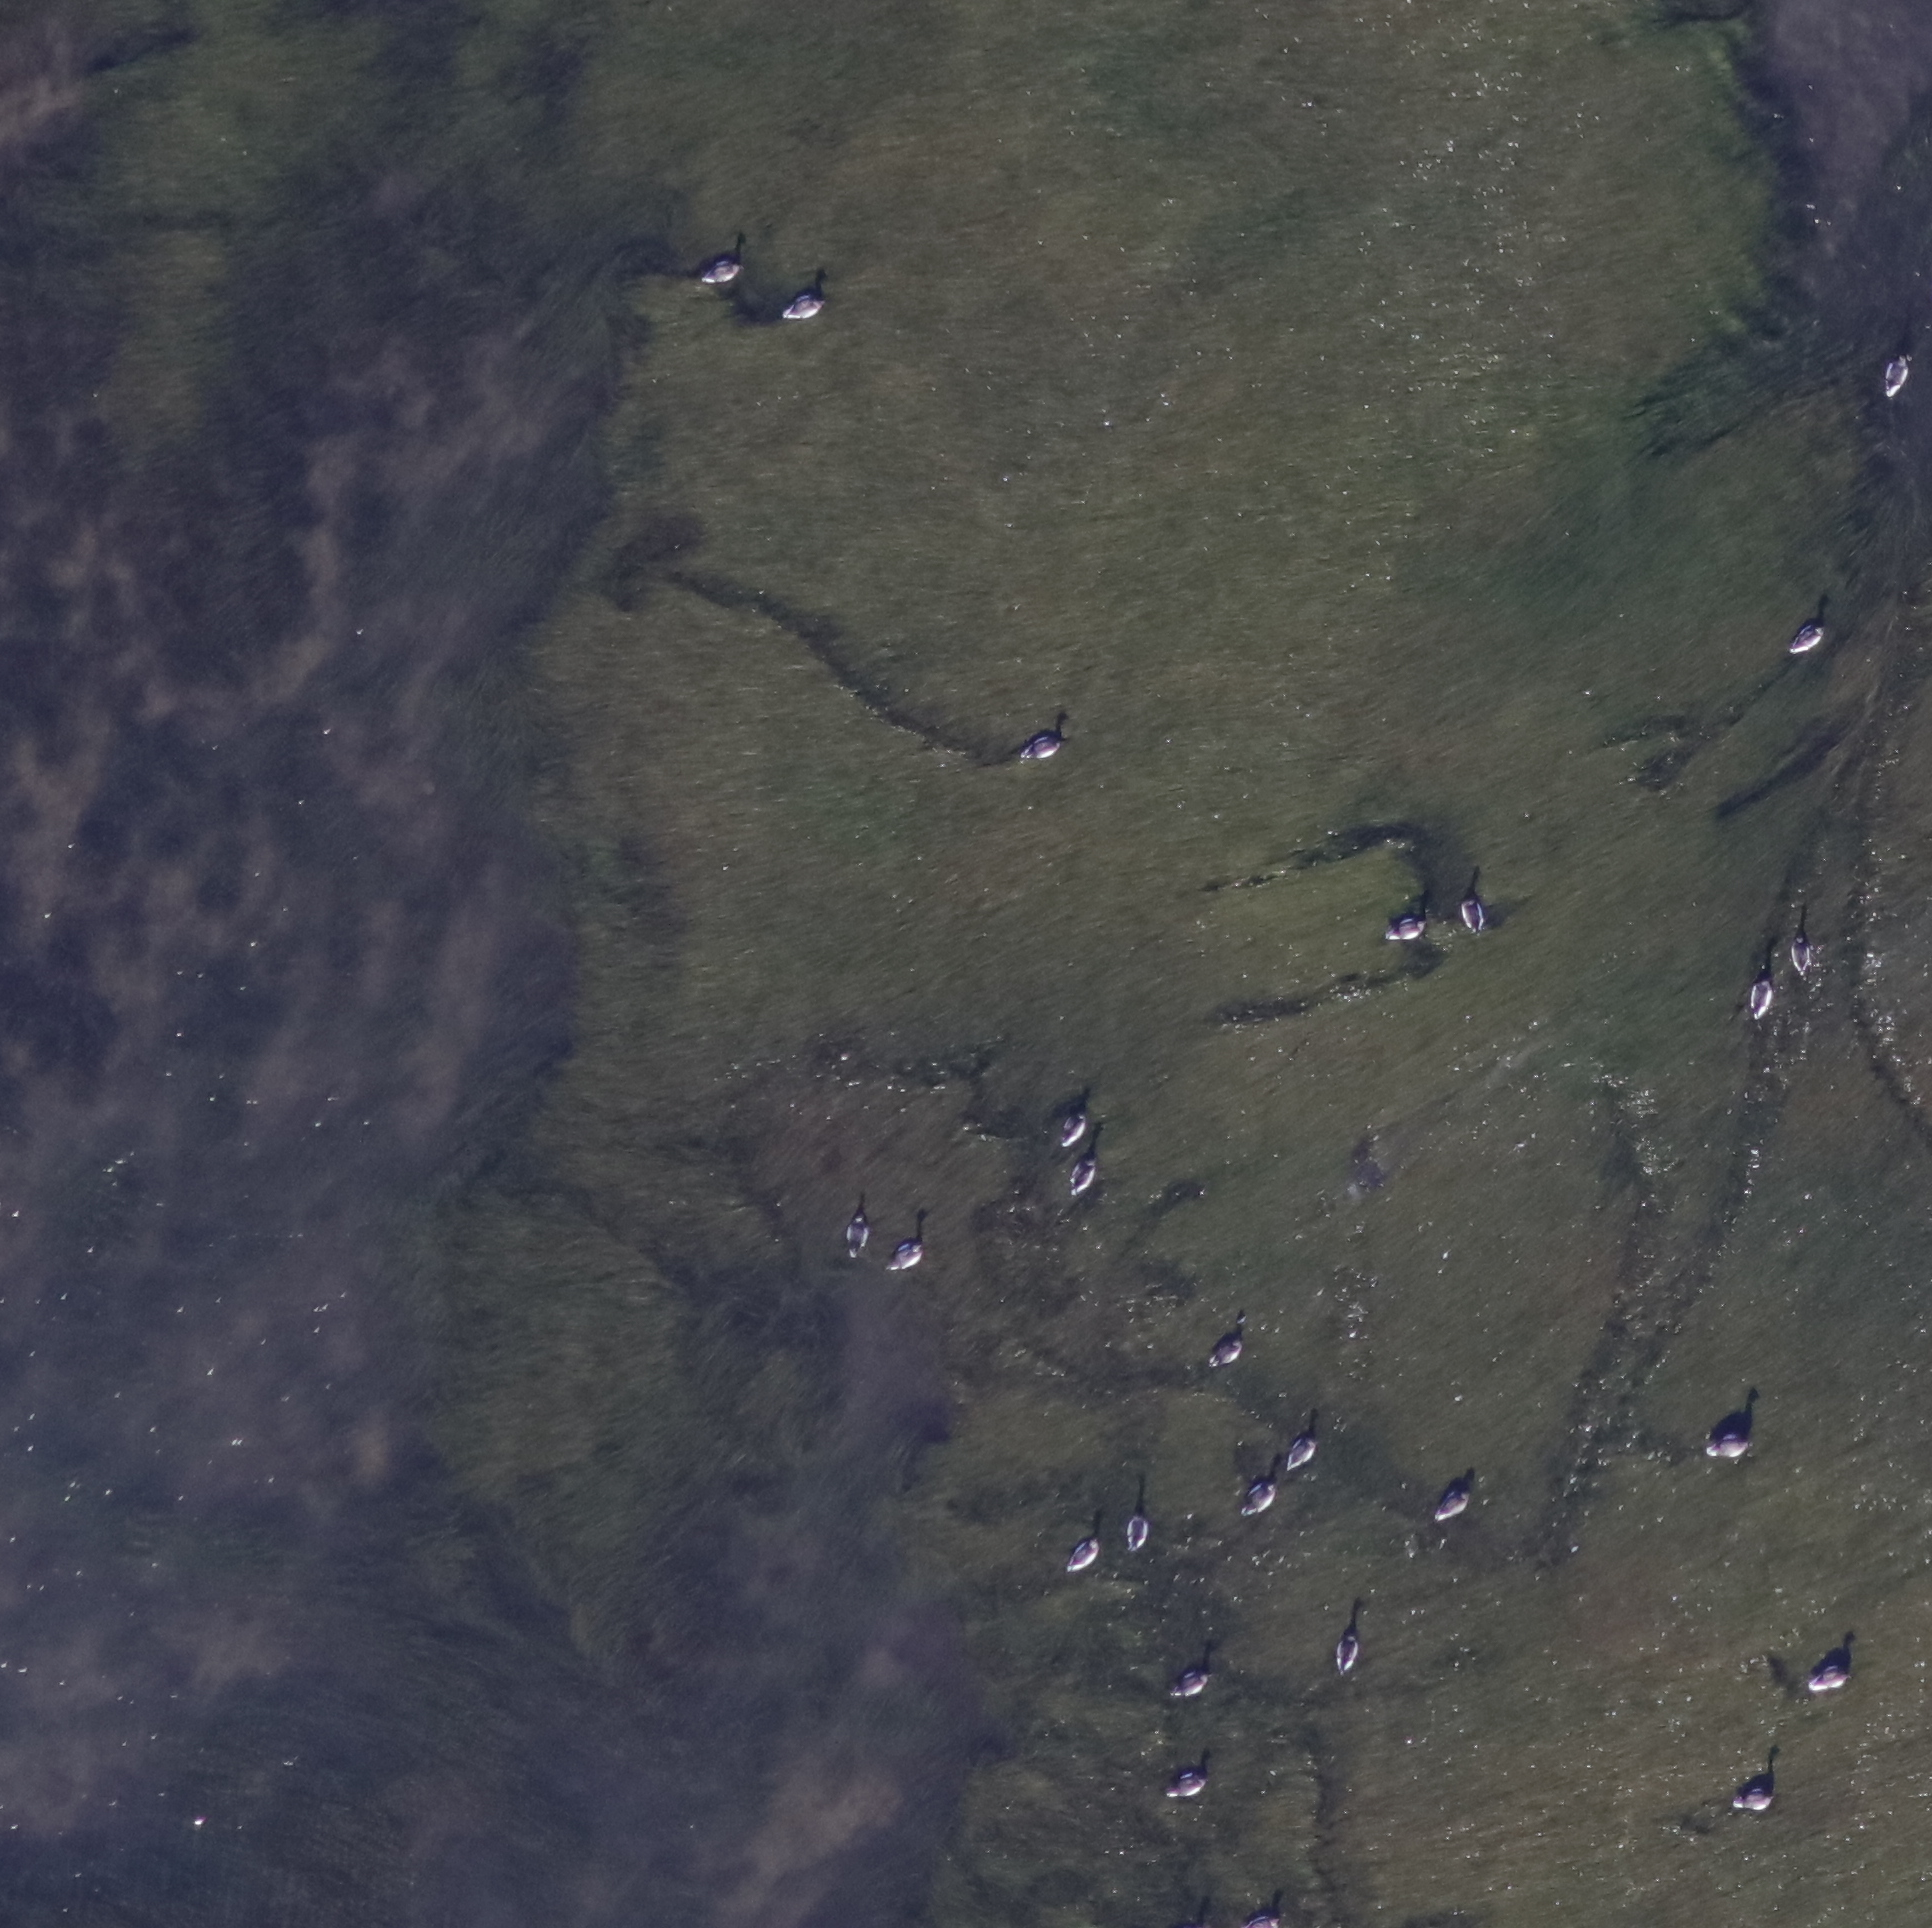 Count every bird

25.